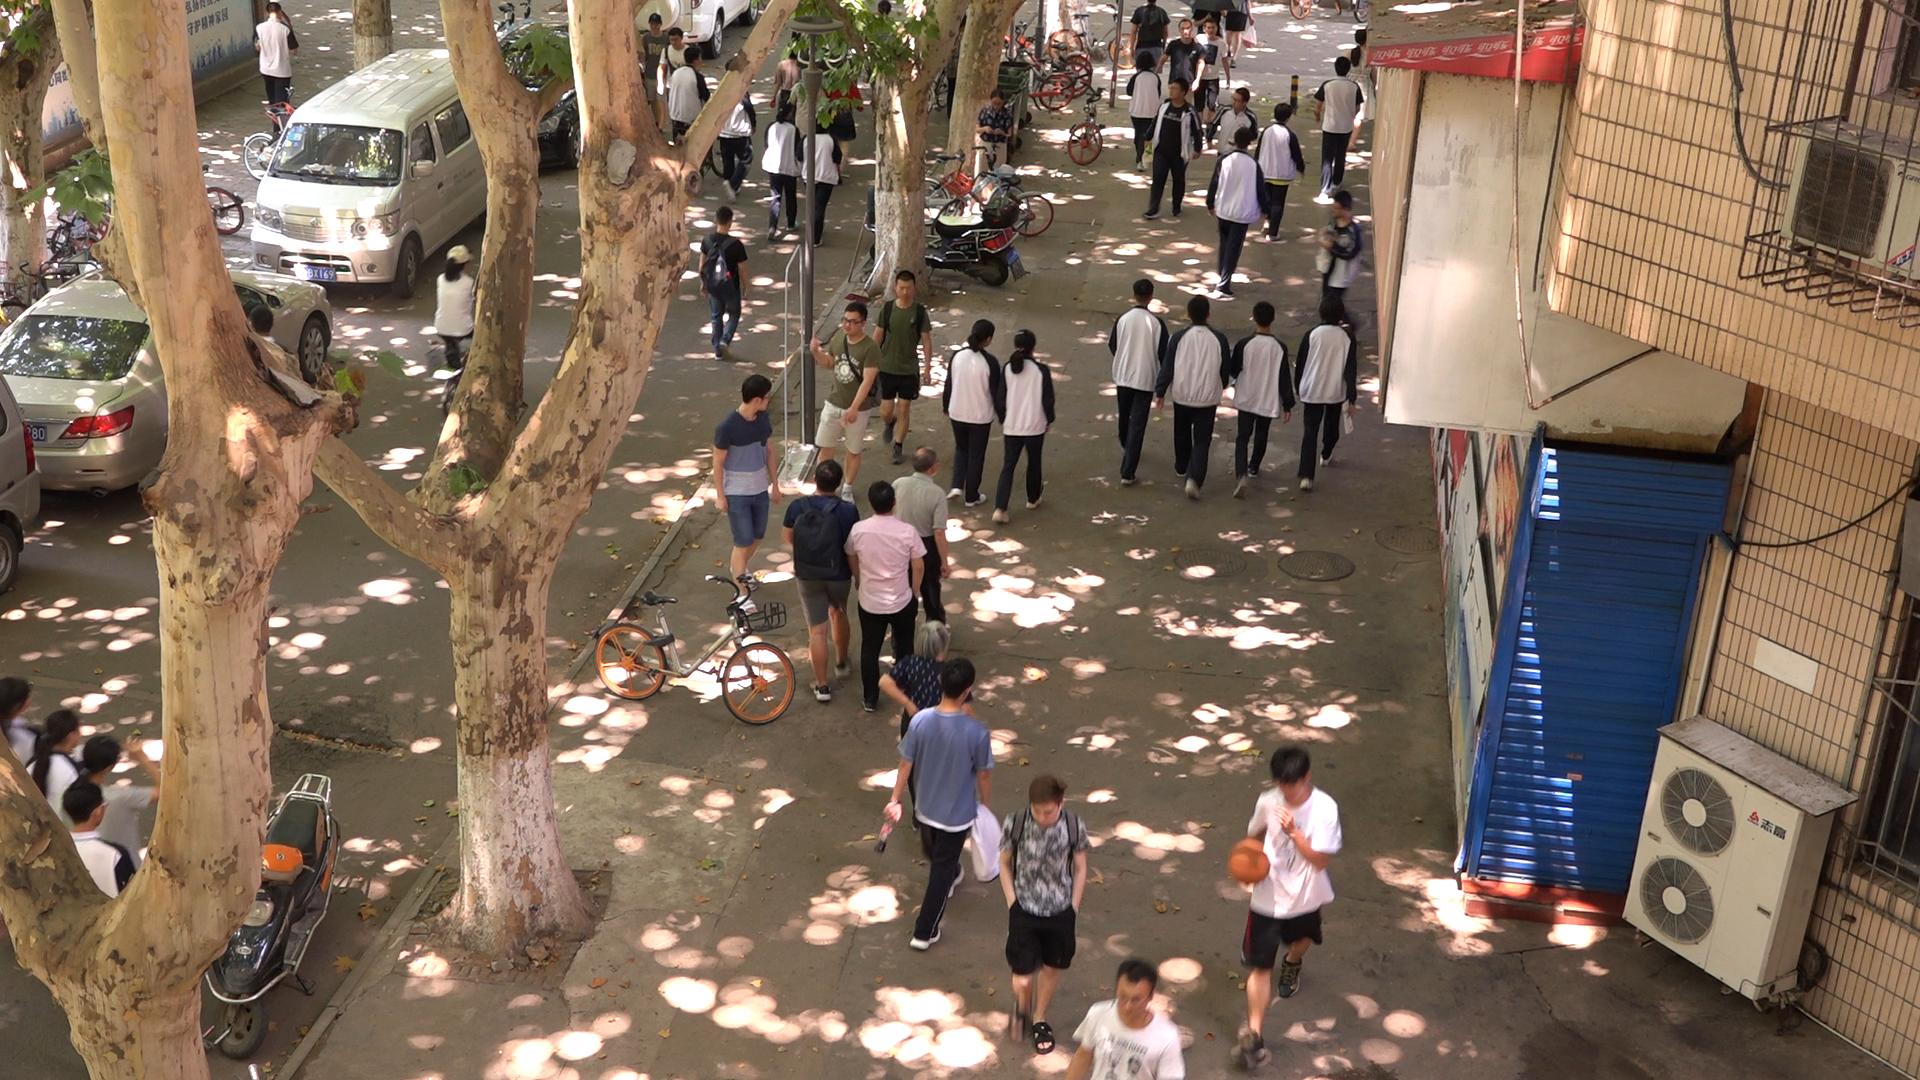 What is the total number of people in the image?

46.